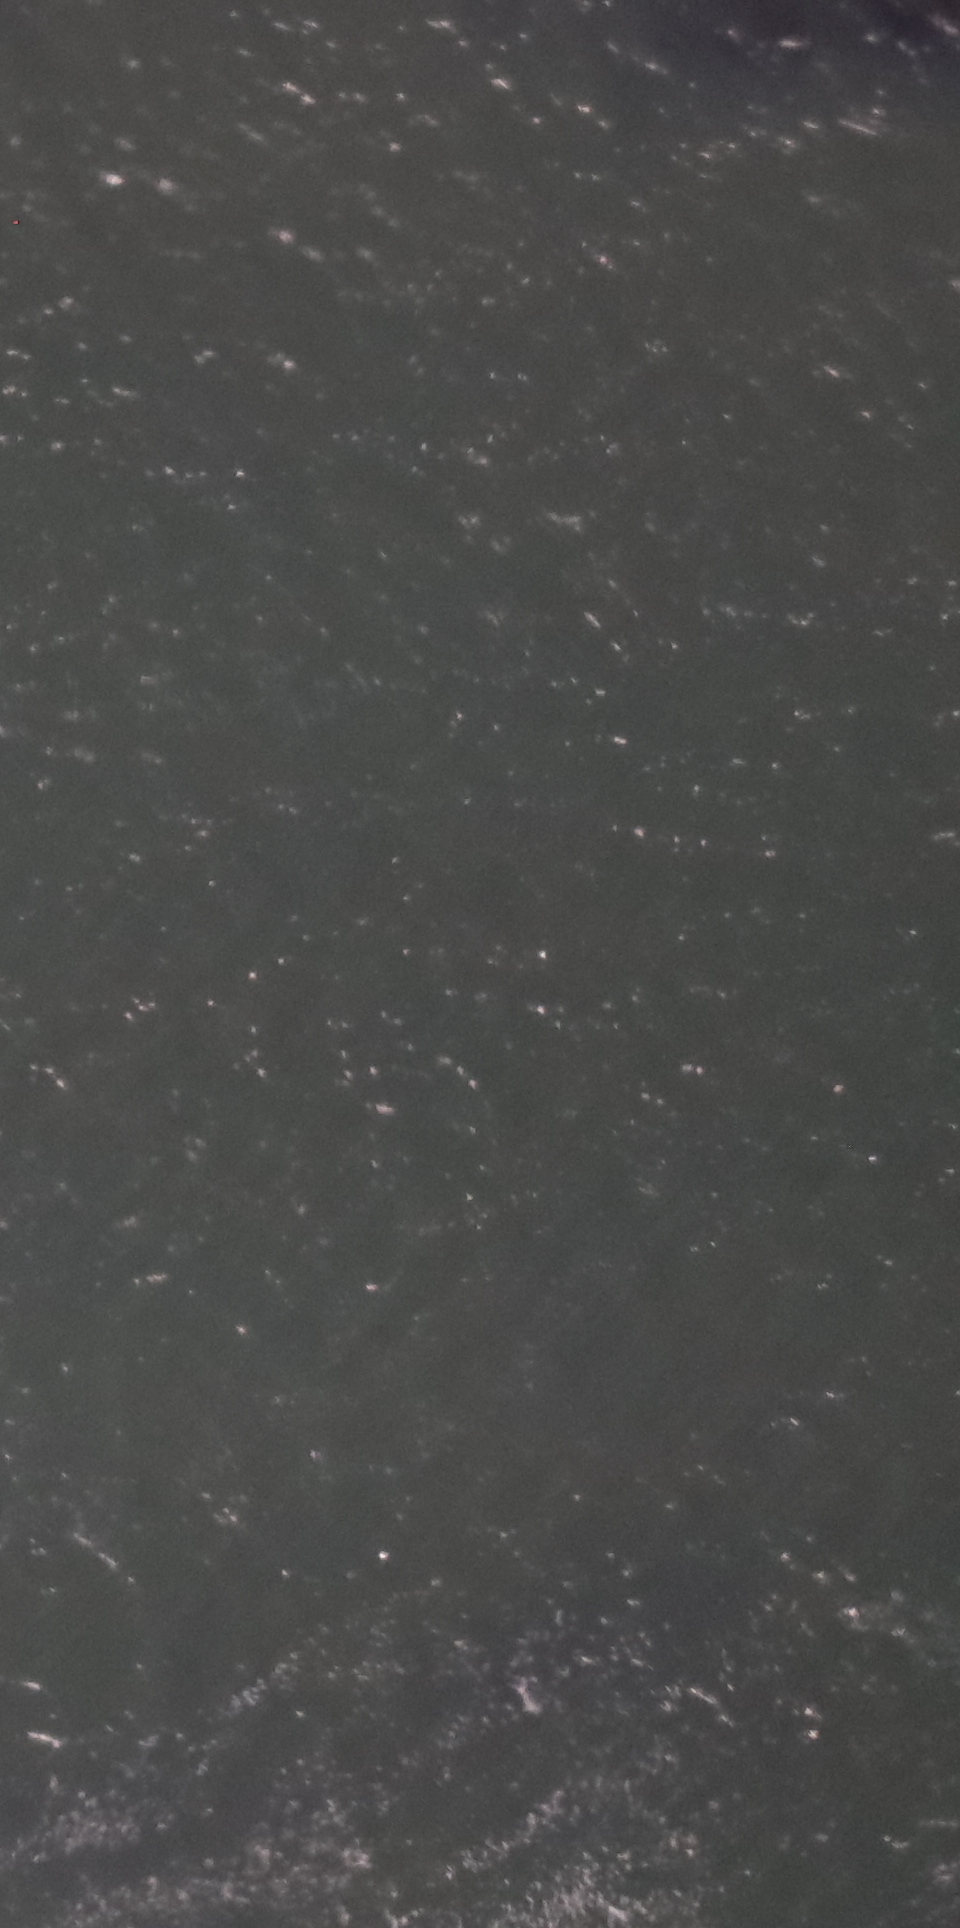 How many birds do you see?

0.